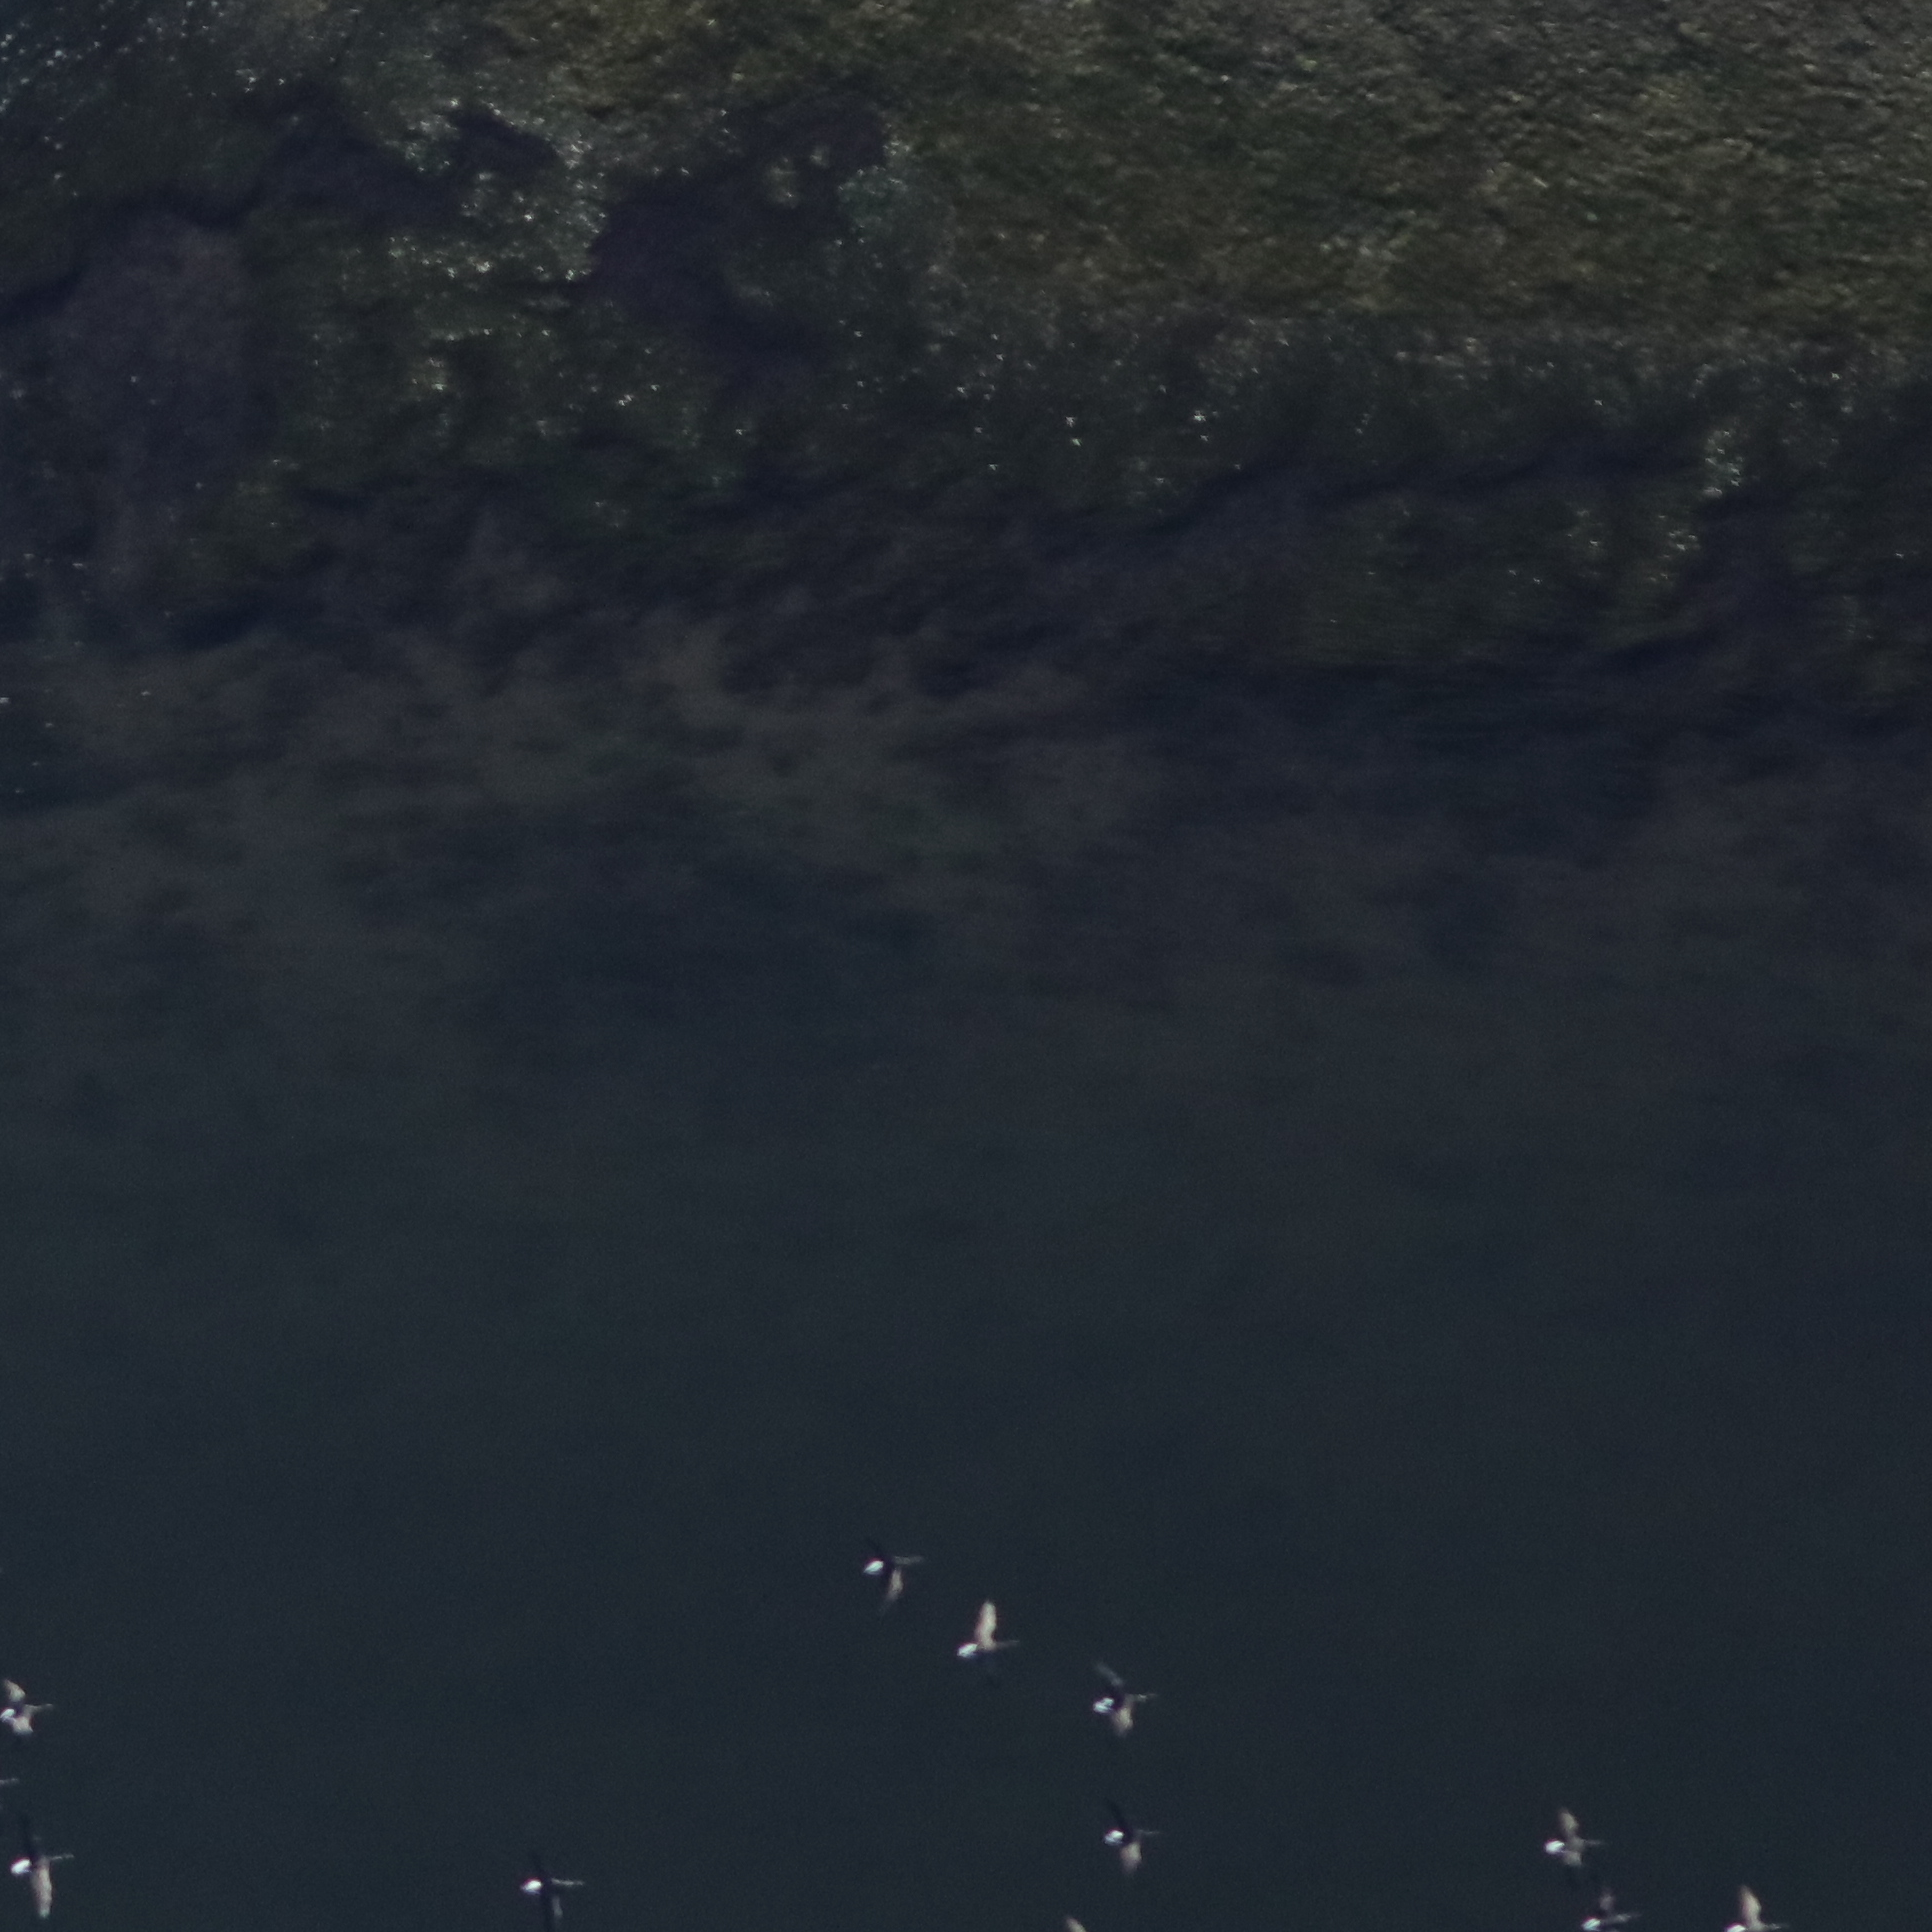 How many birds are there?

10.